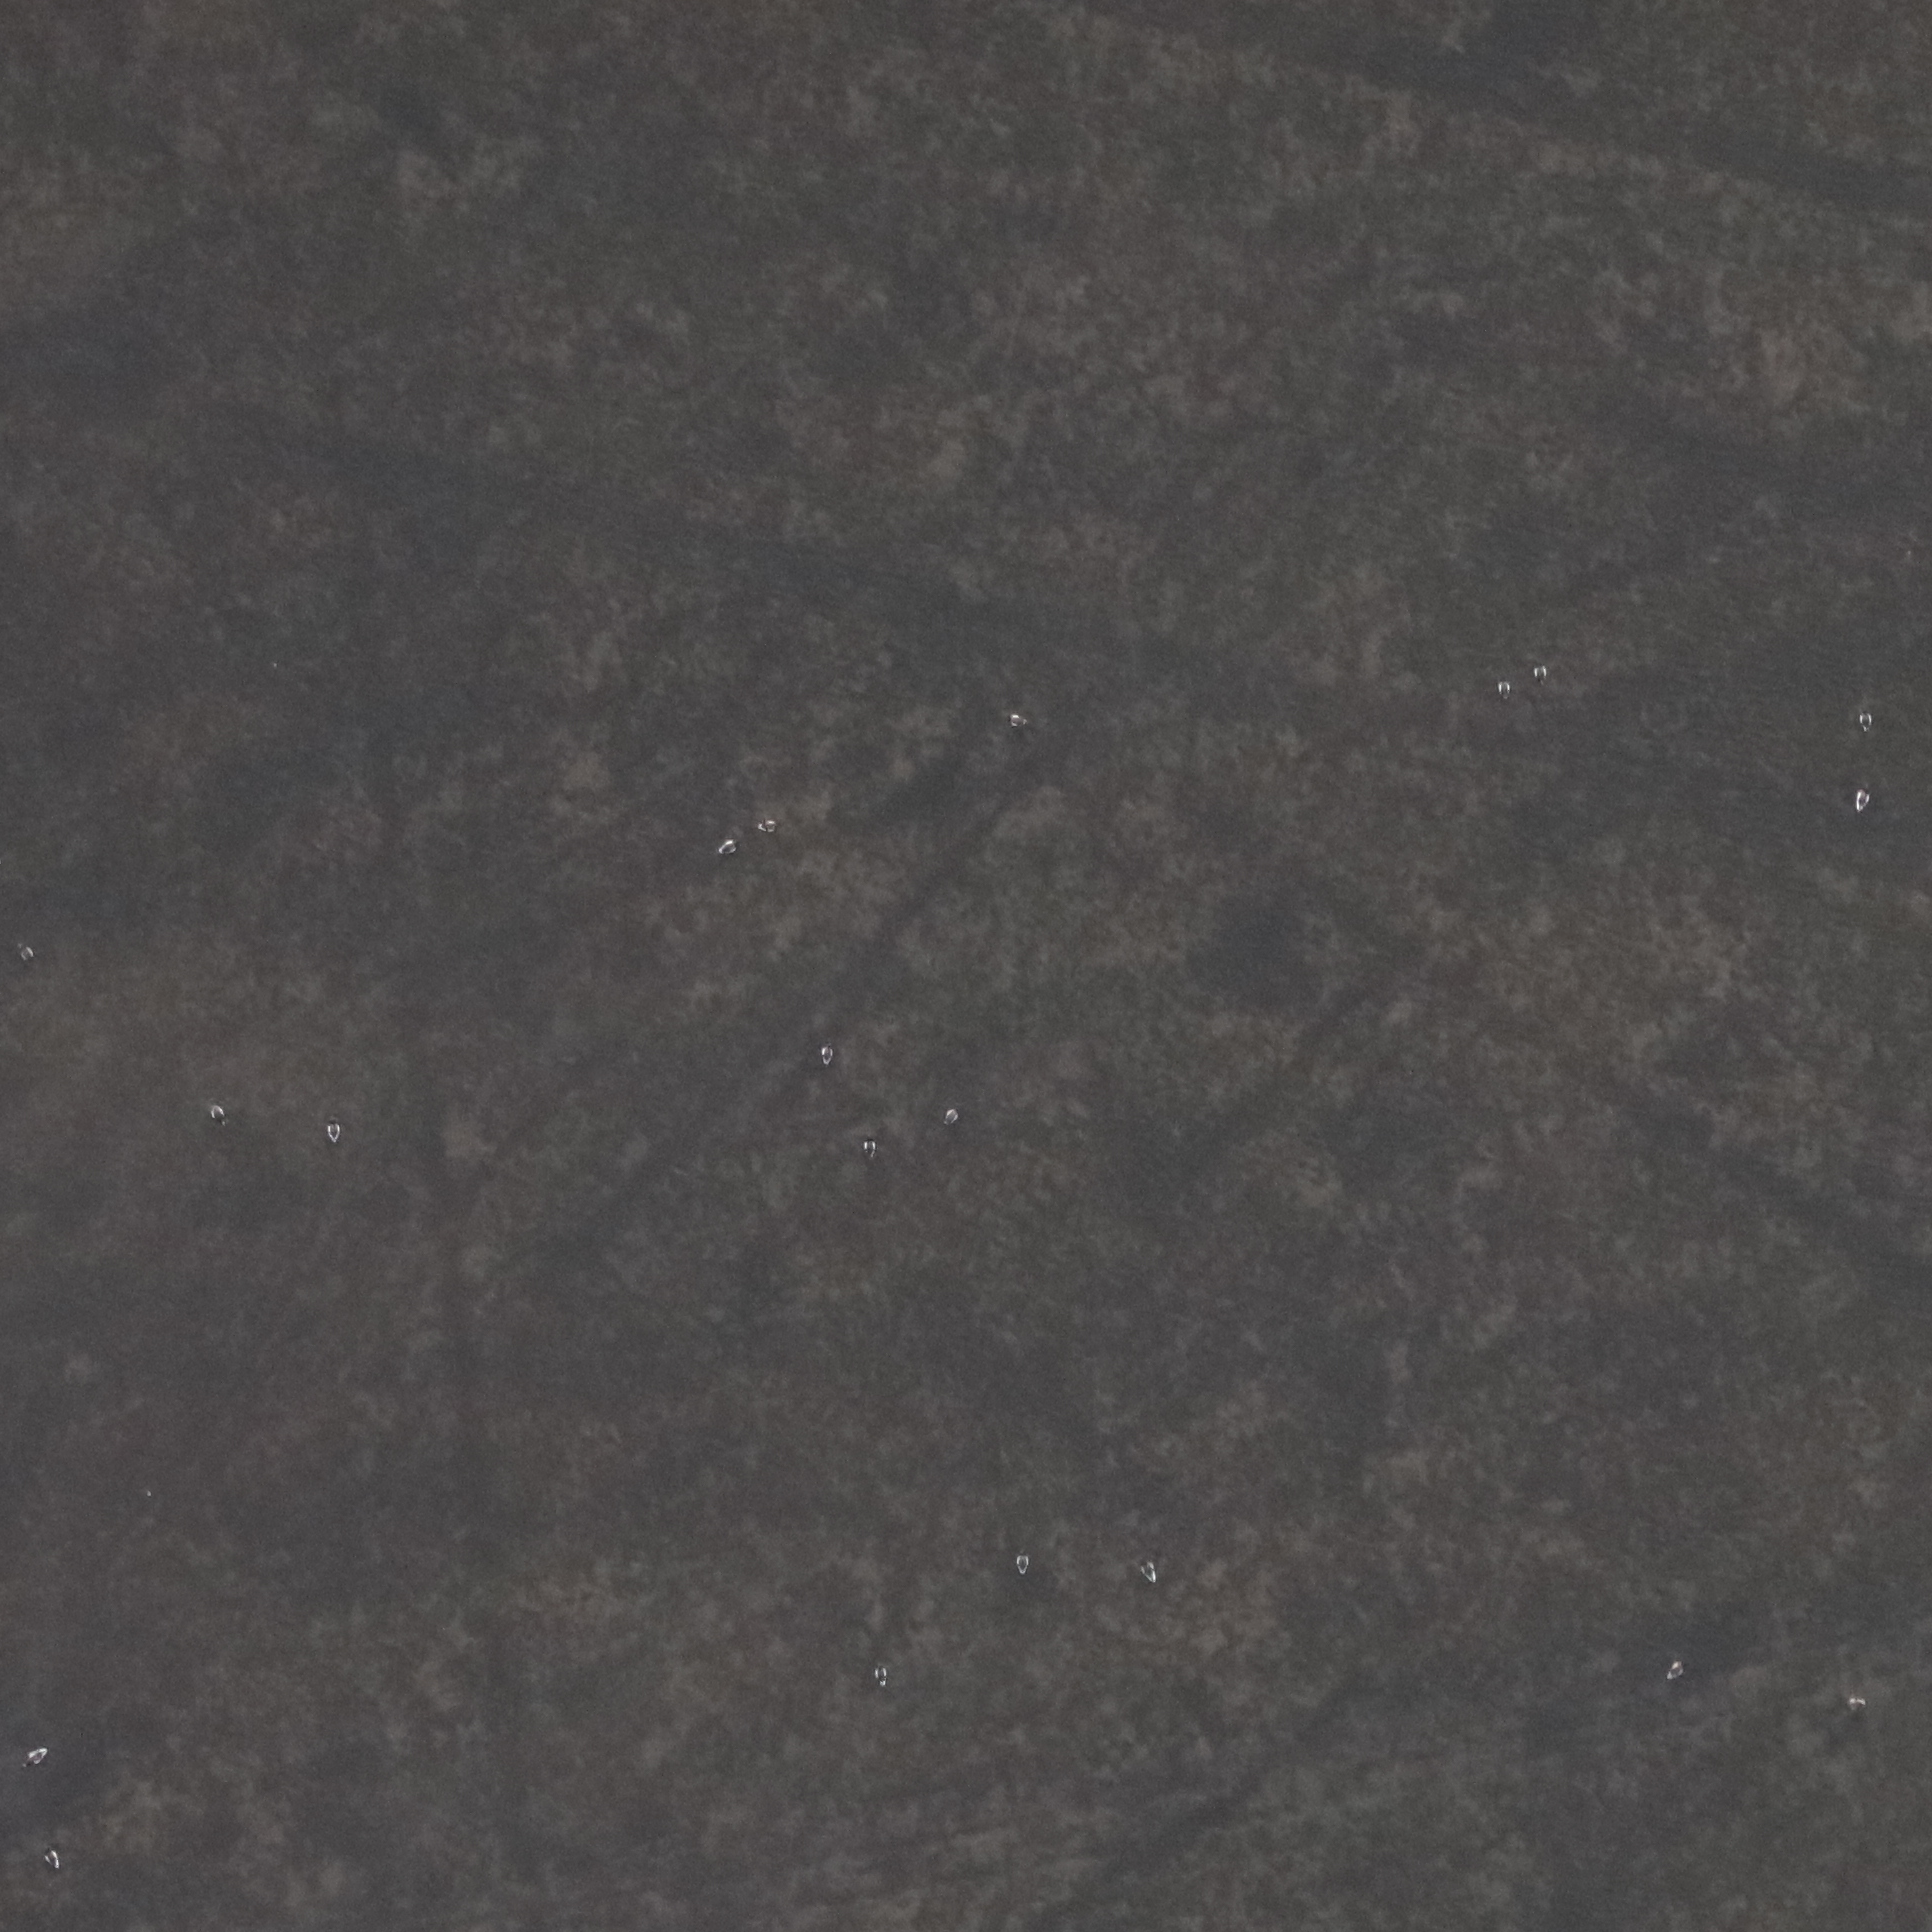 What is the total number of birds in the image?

20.